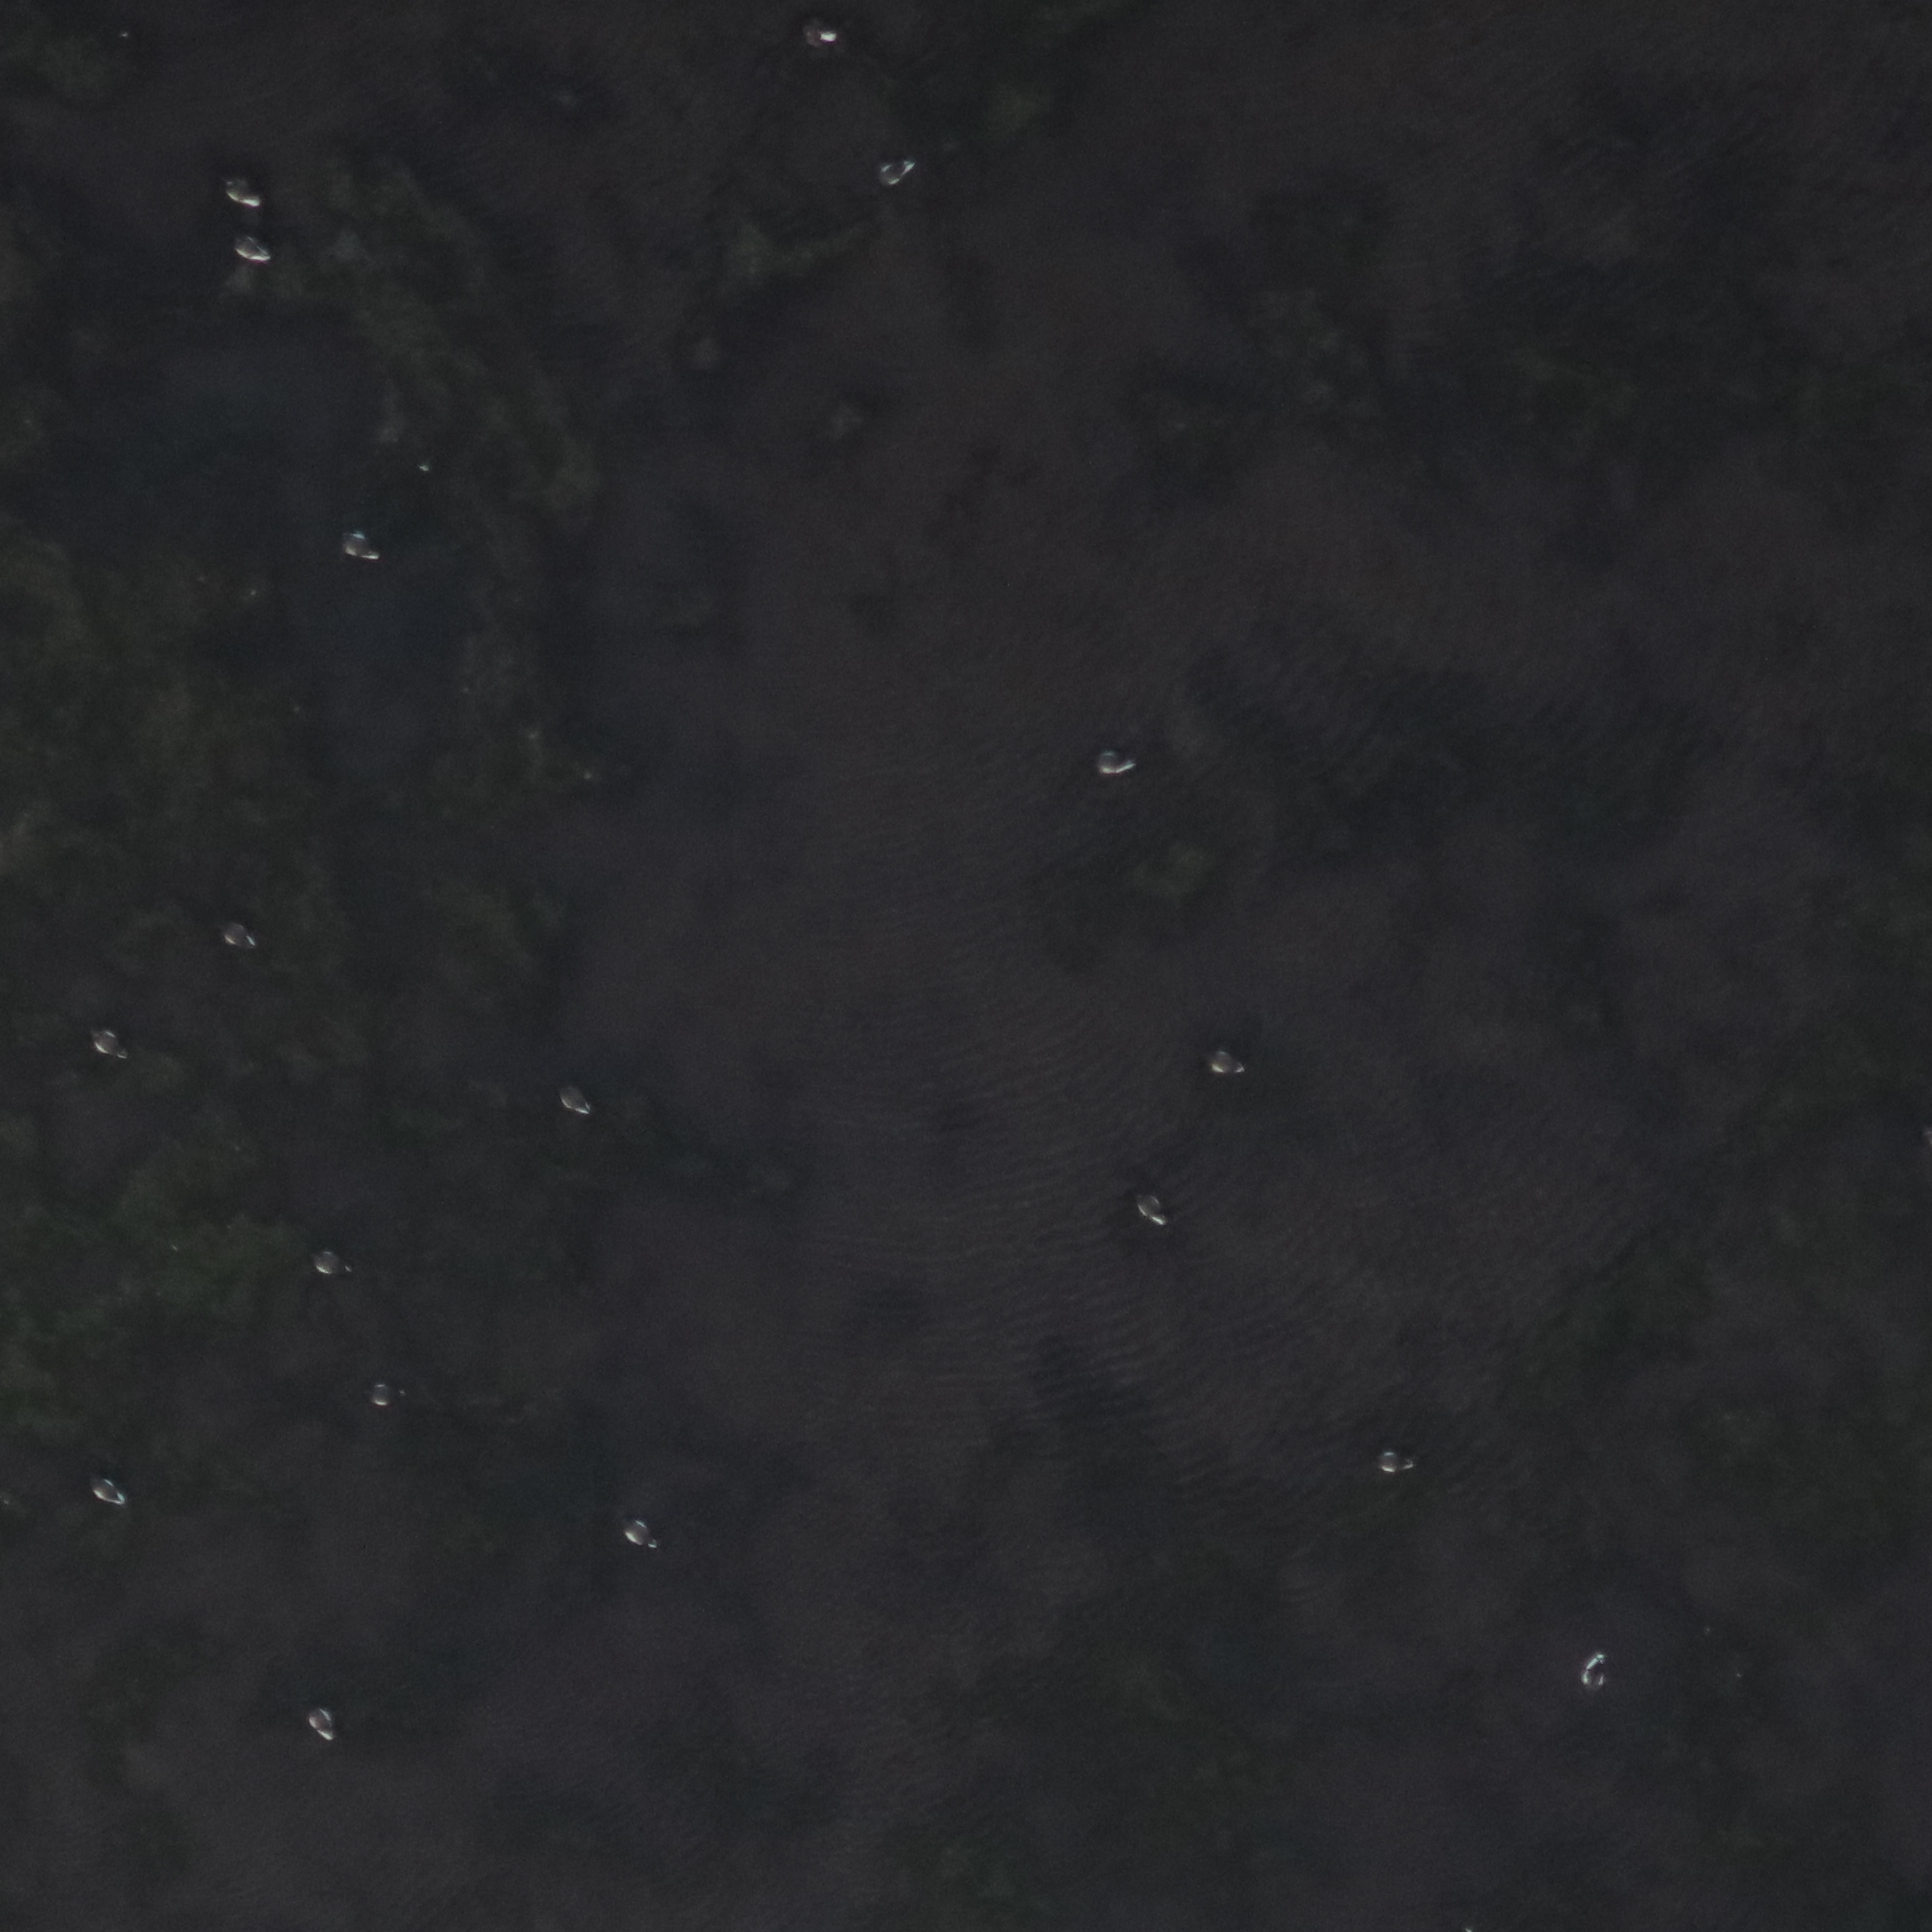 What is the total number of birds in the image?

18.